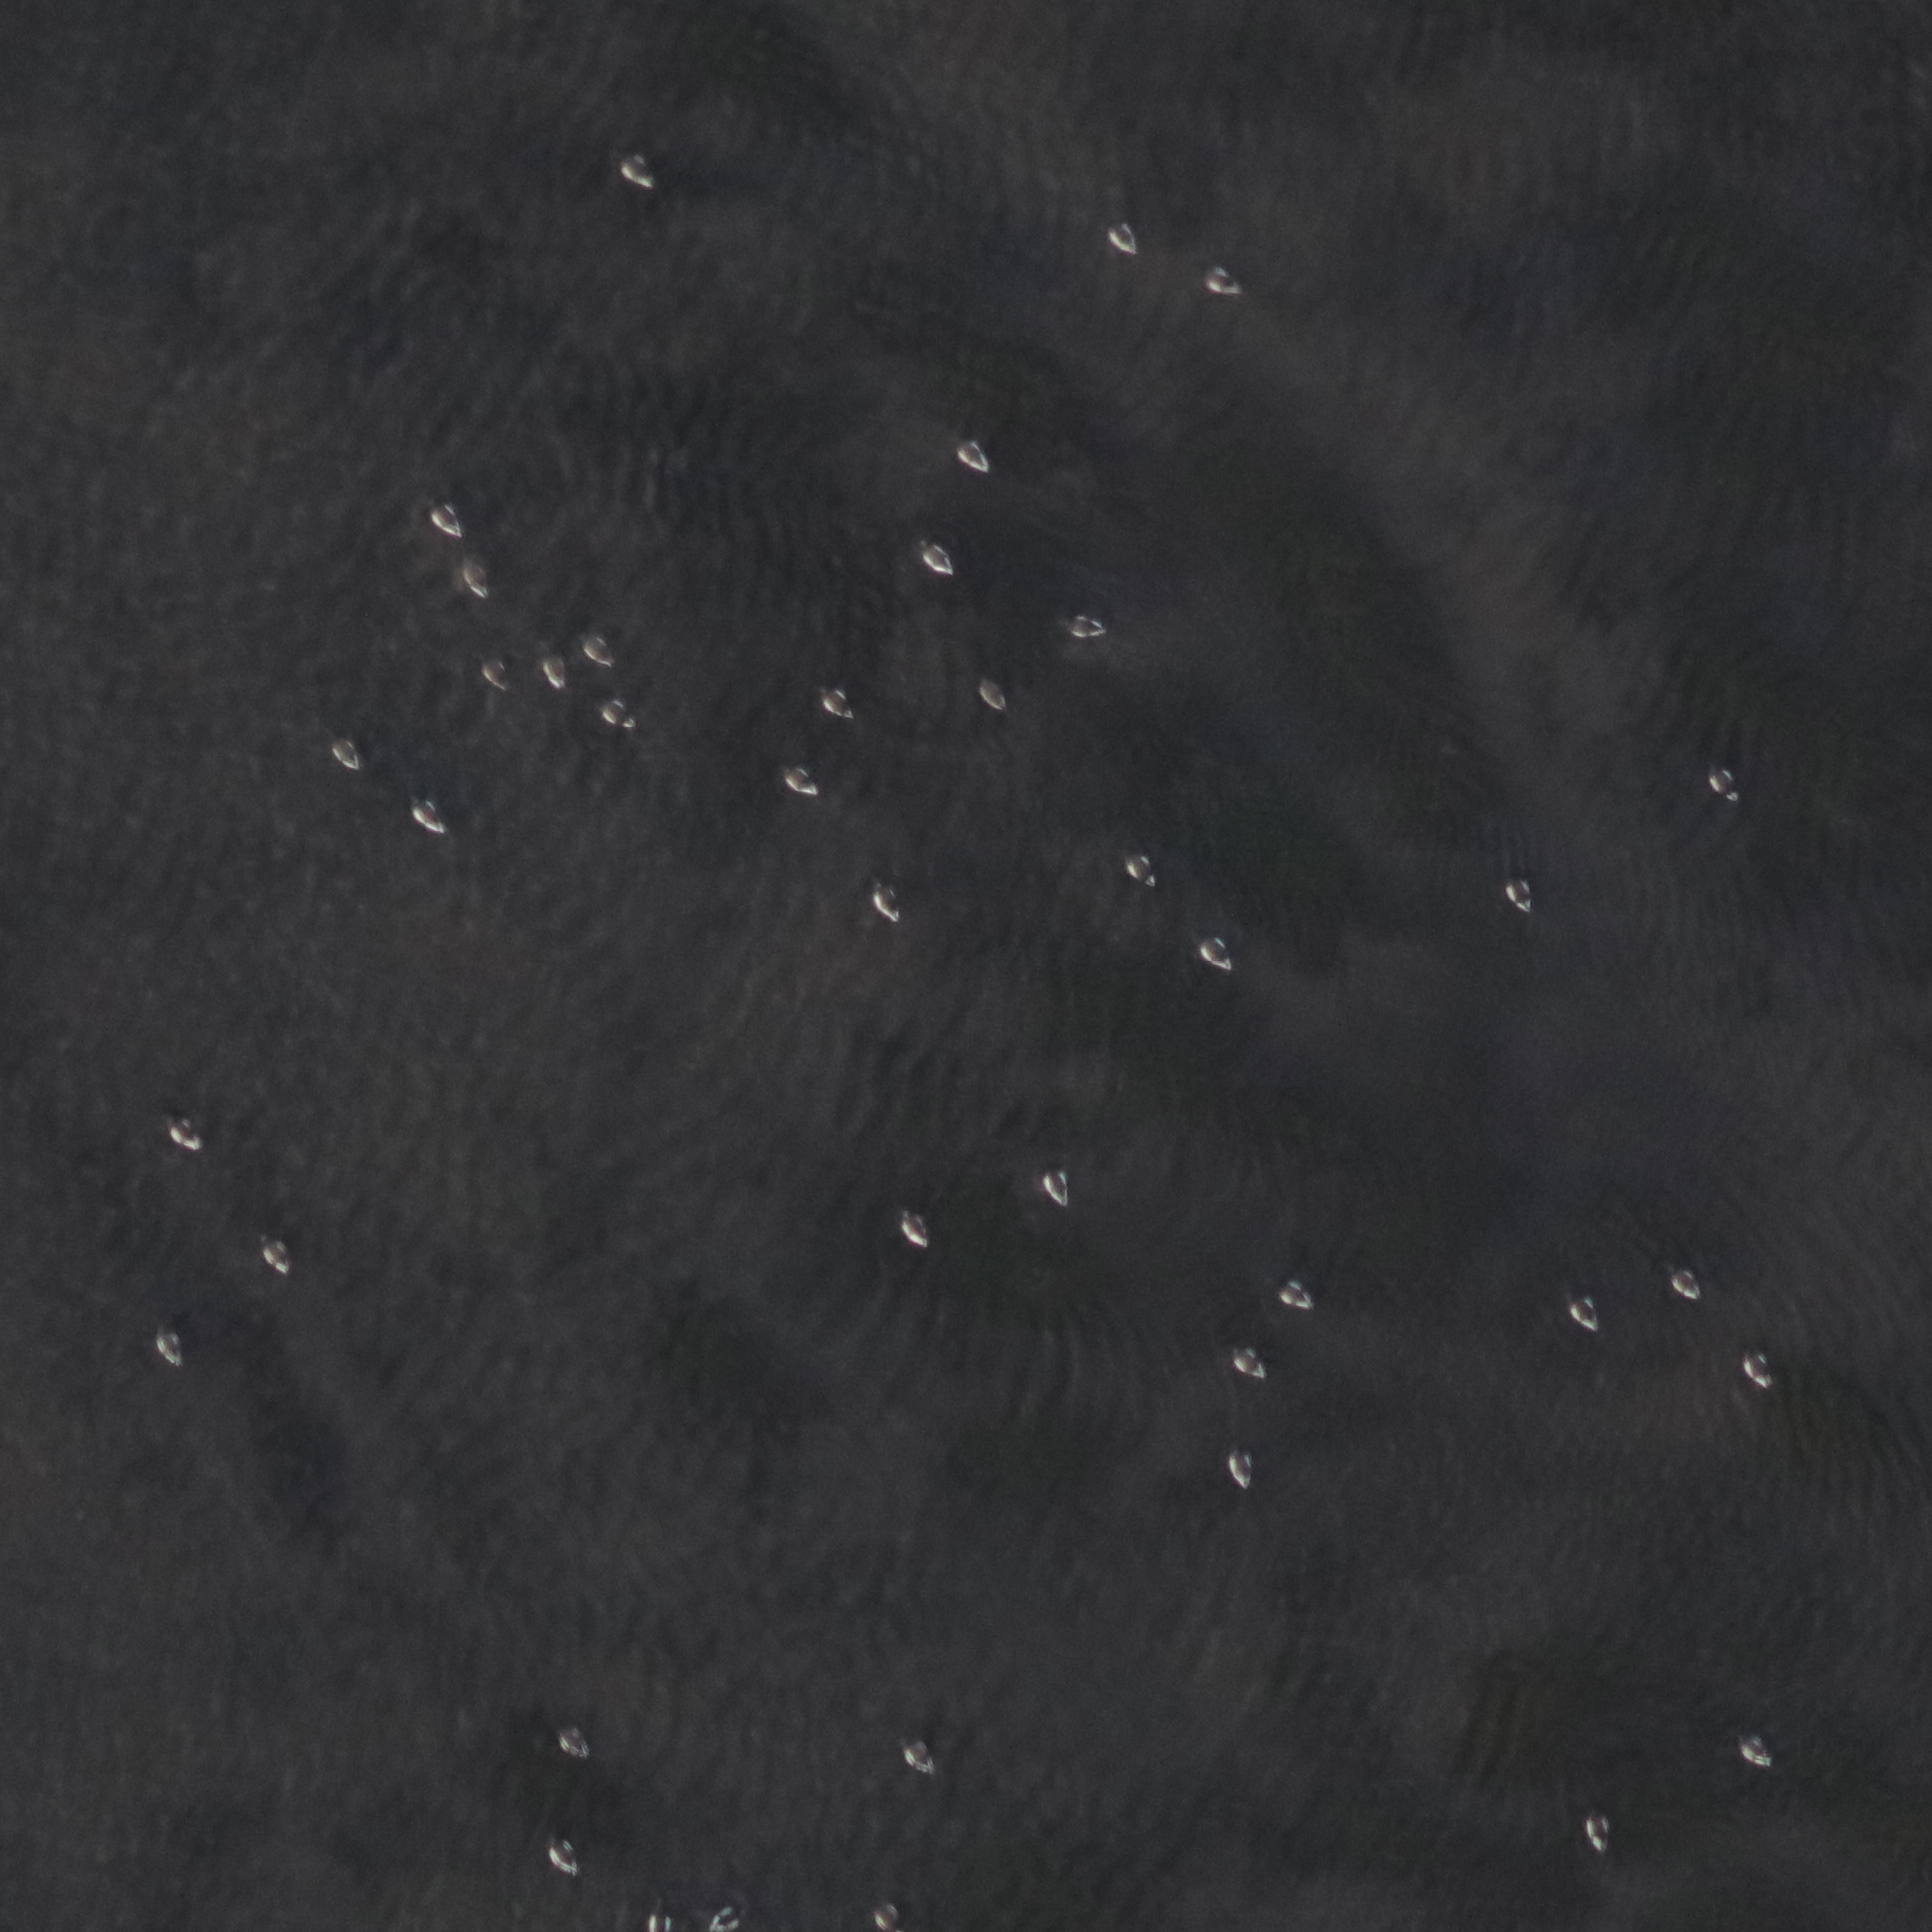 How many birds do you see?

41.